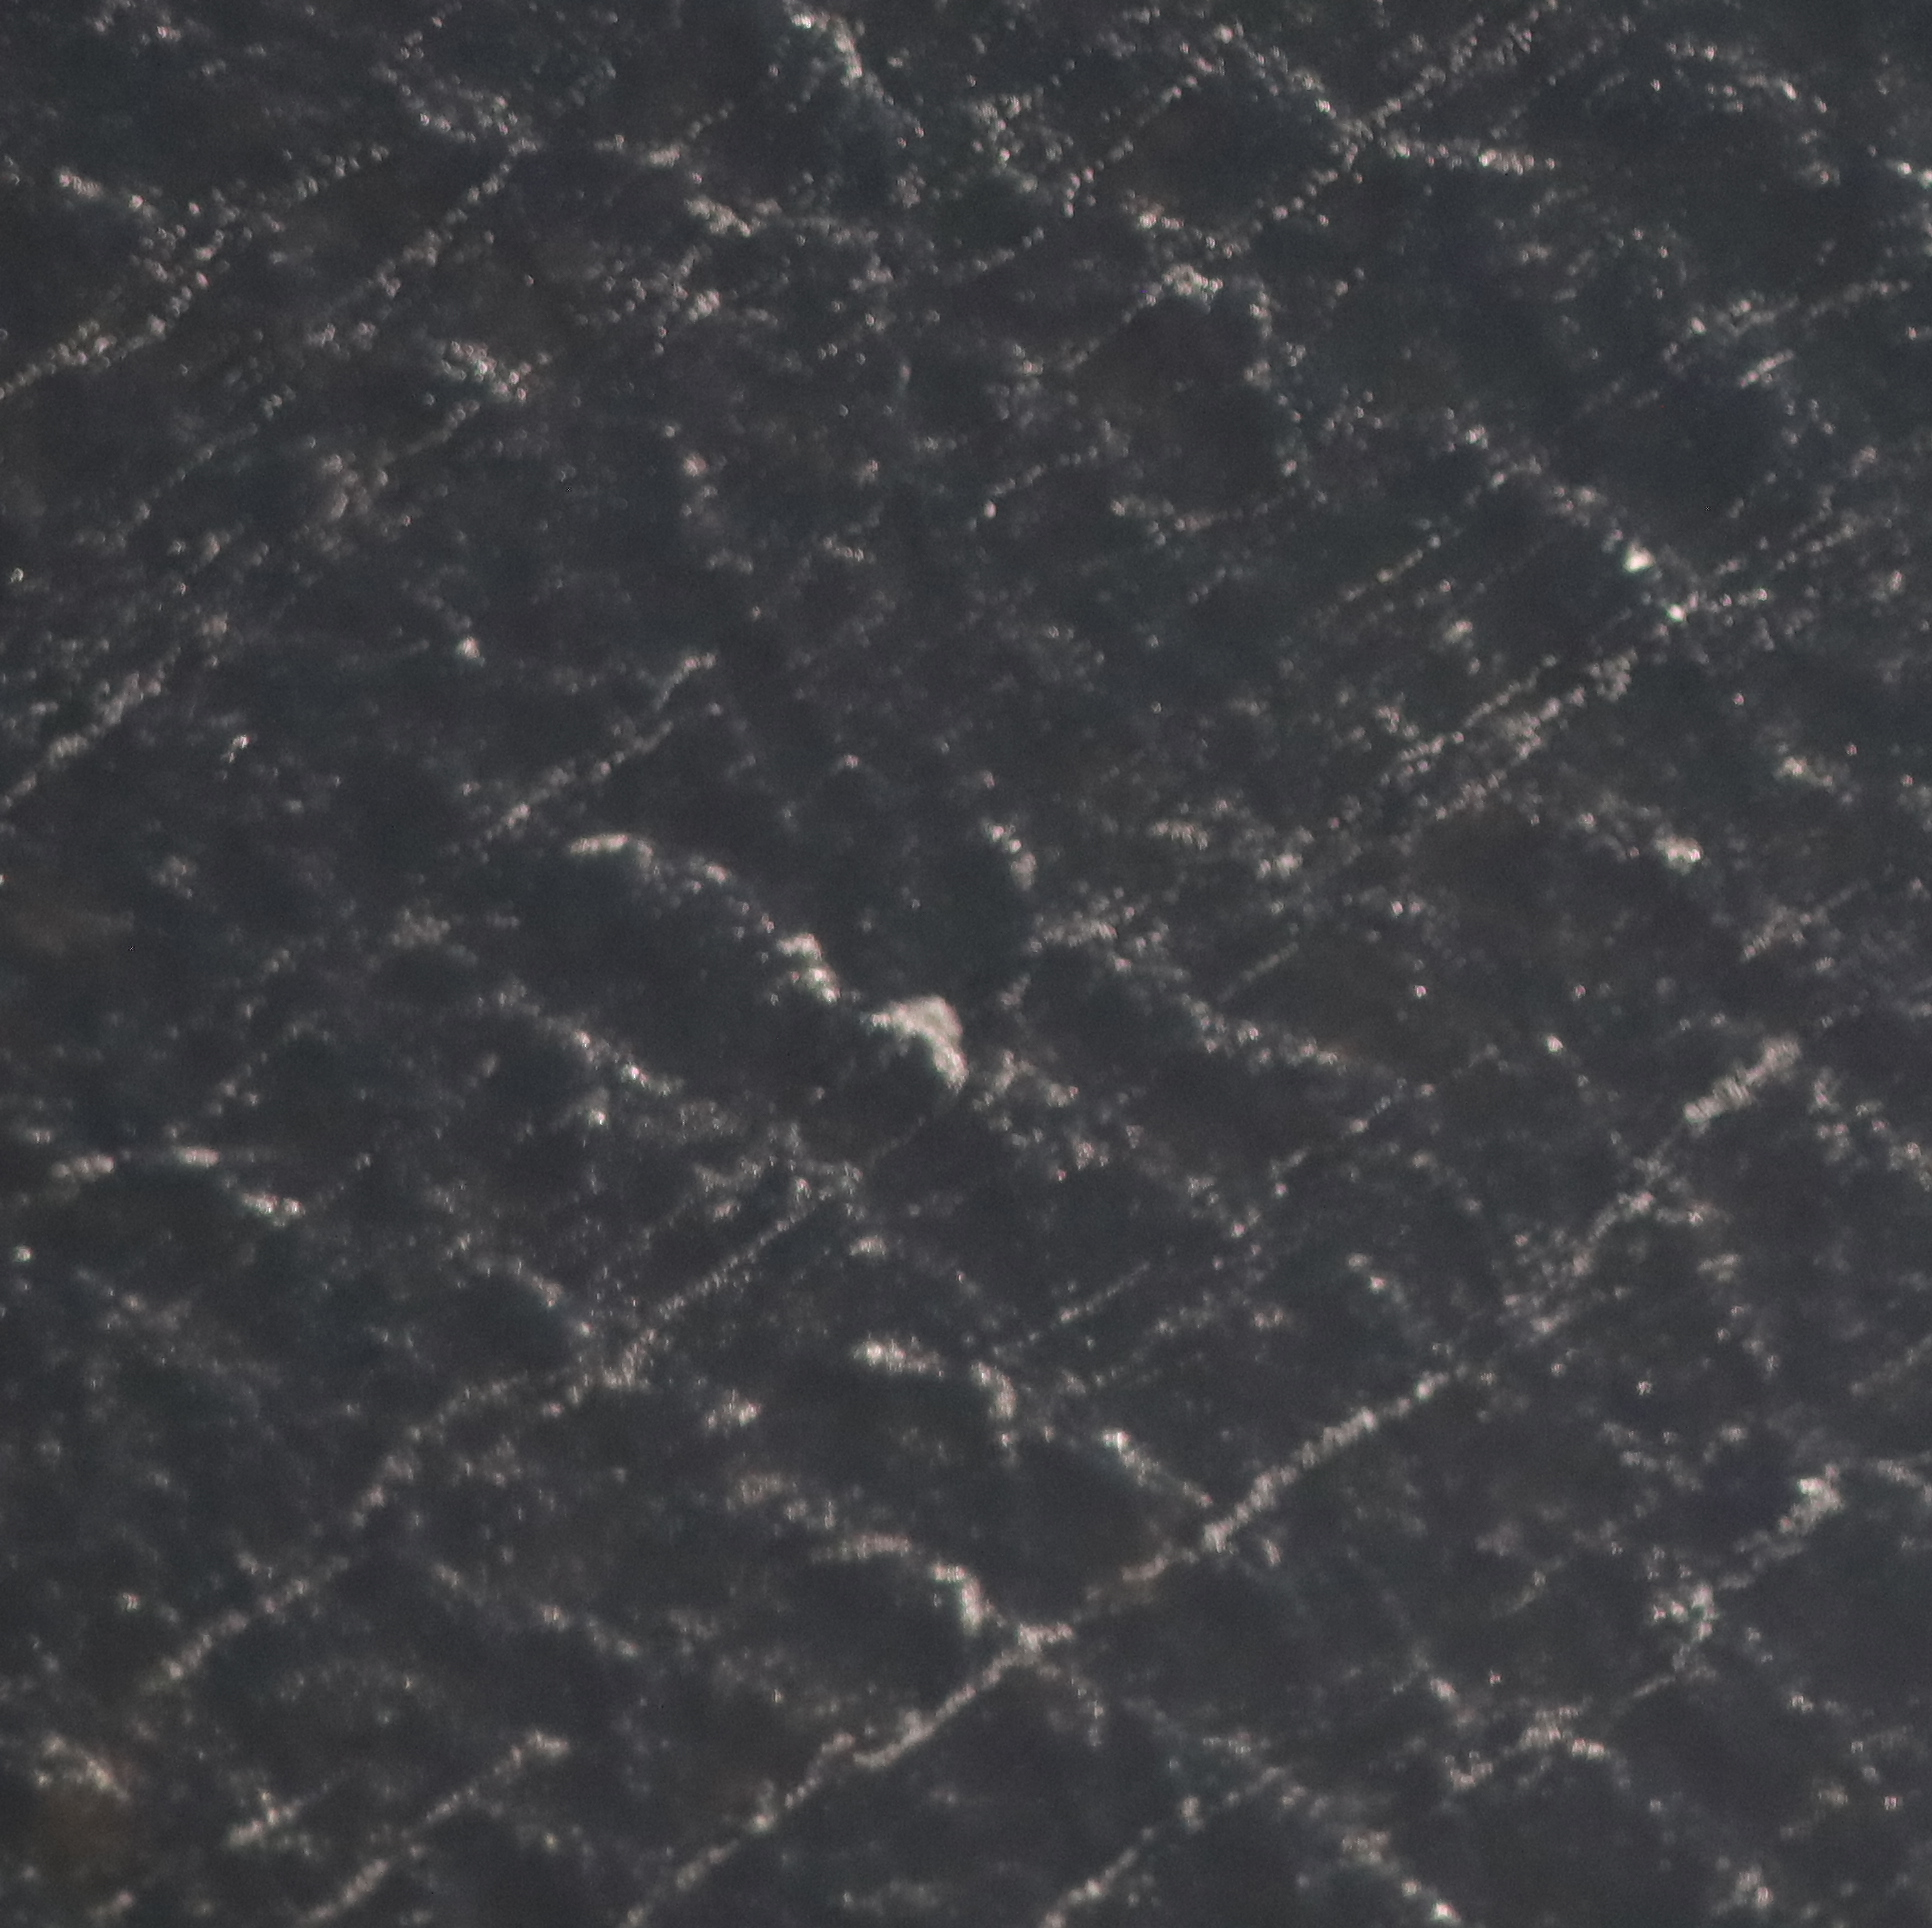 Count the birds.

0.